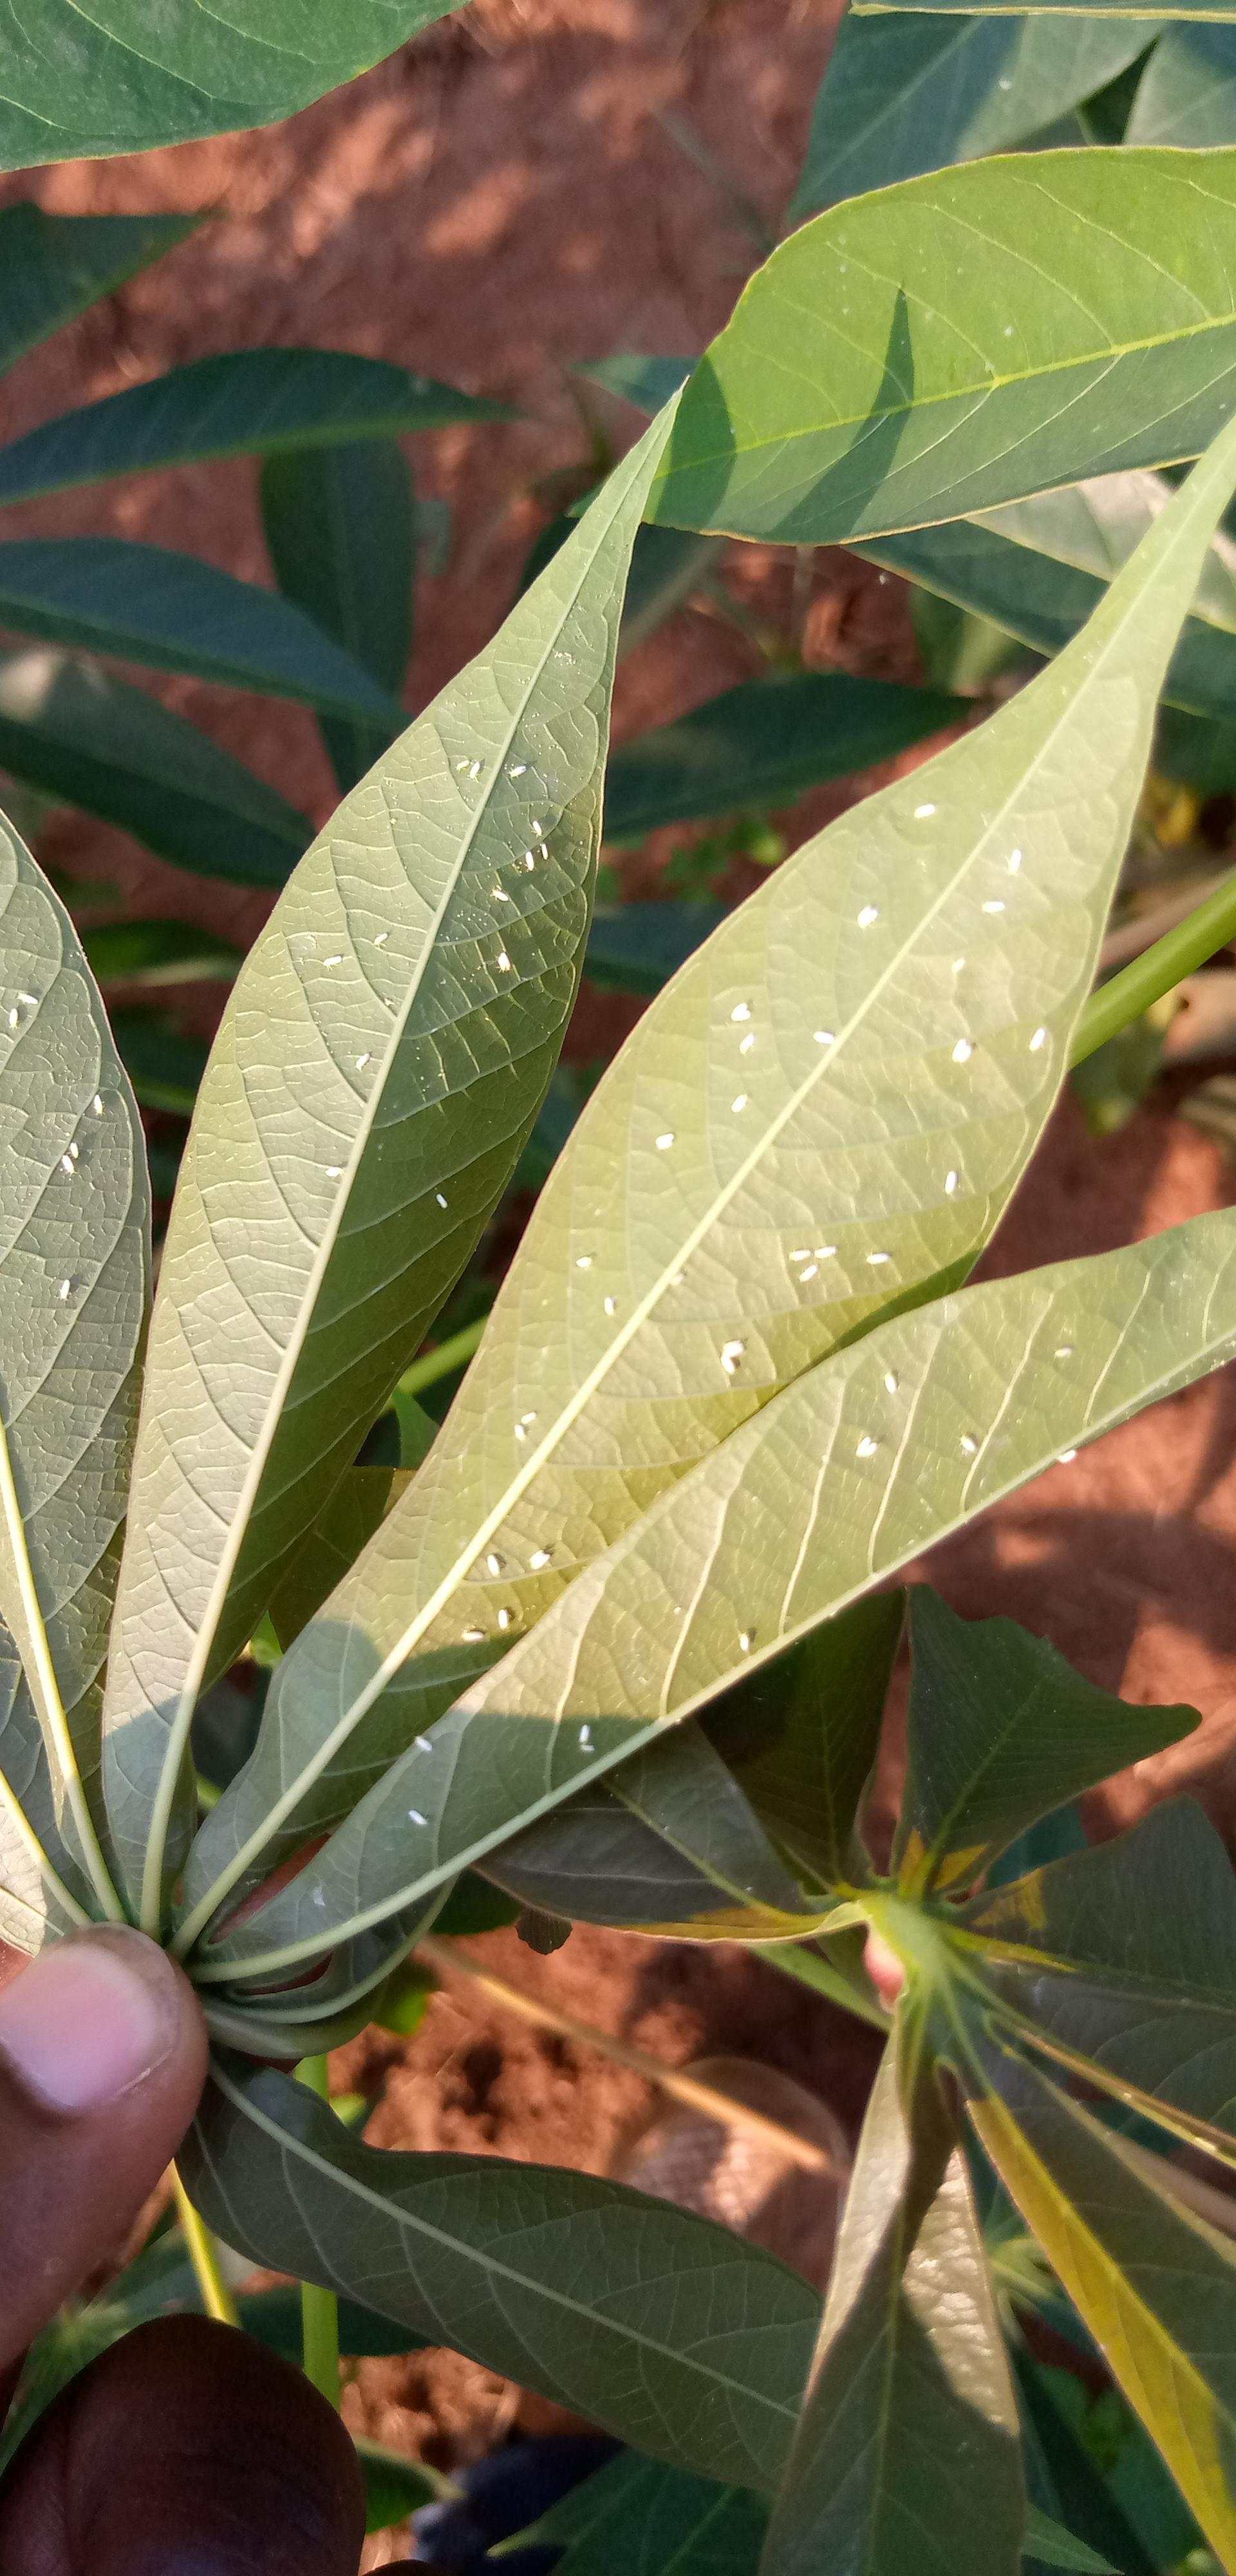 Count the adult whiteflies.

58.